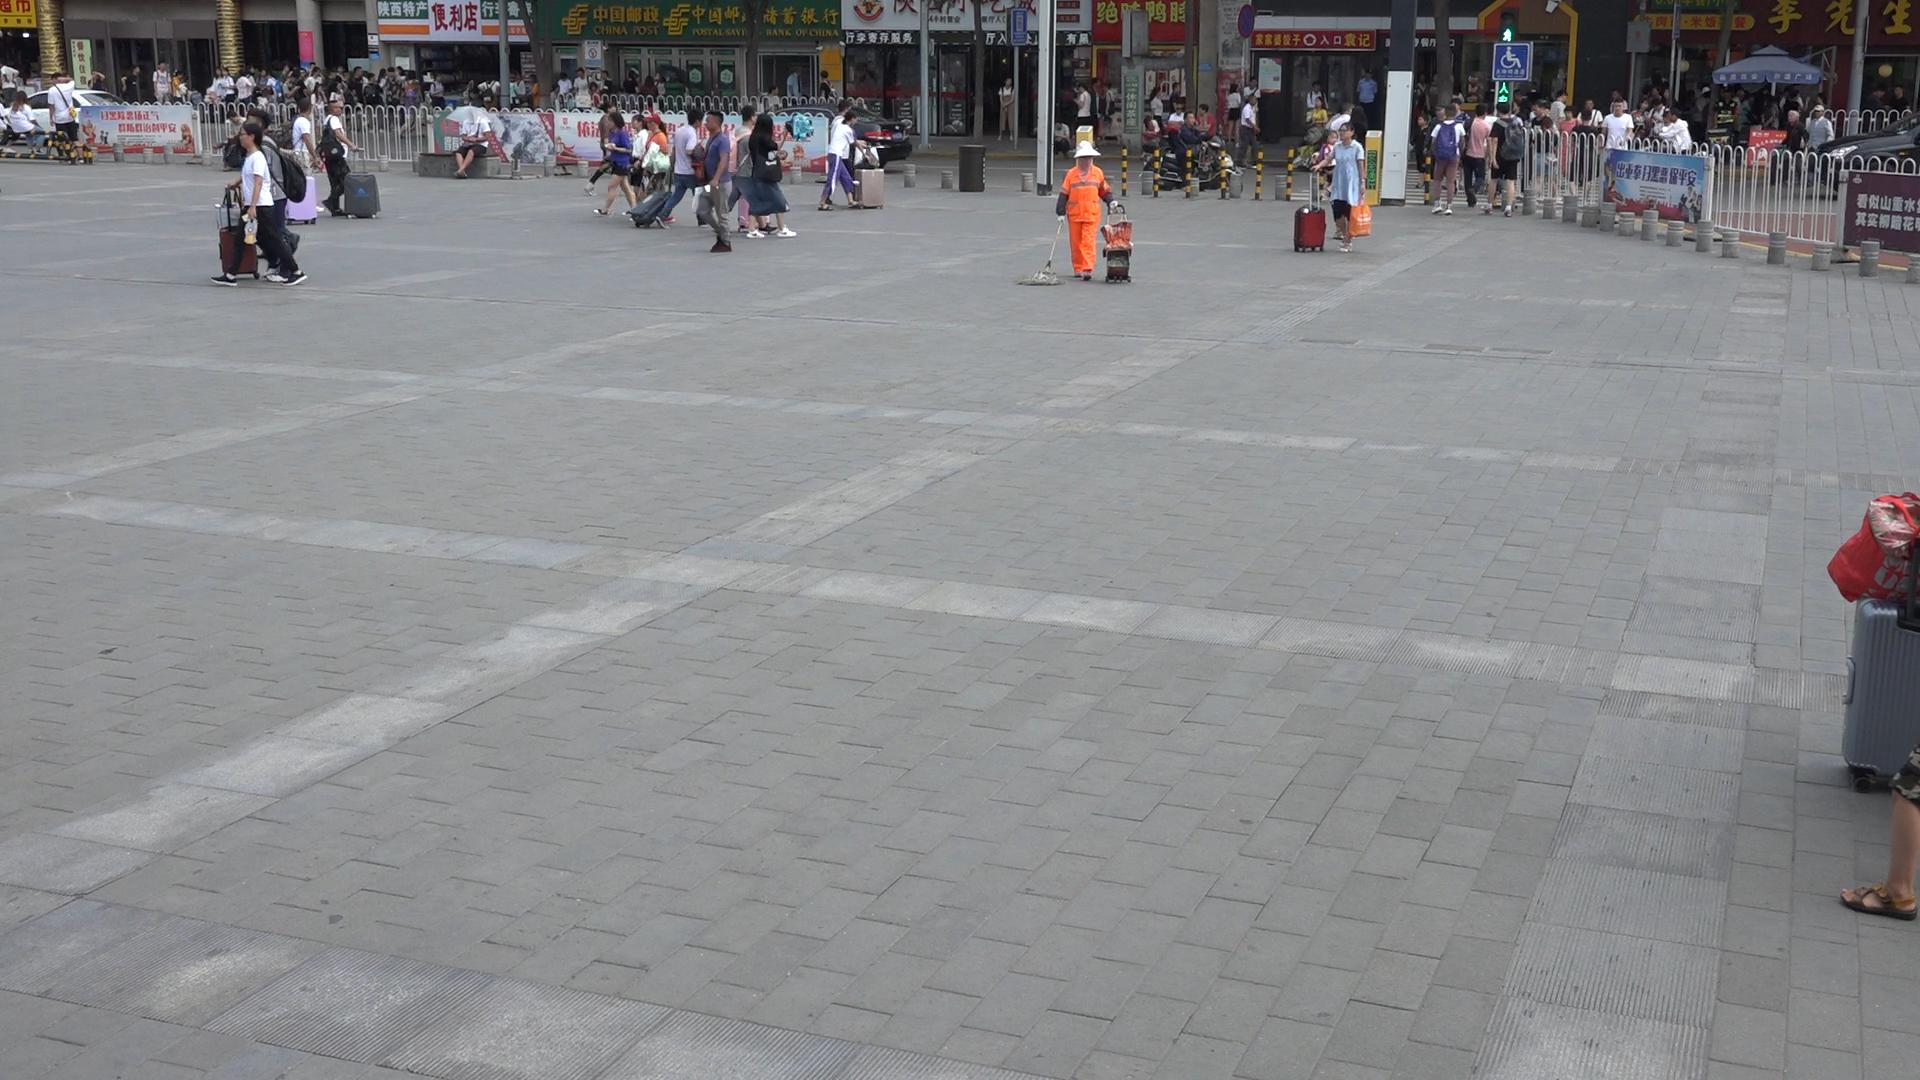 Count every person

124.